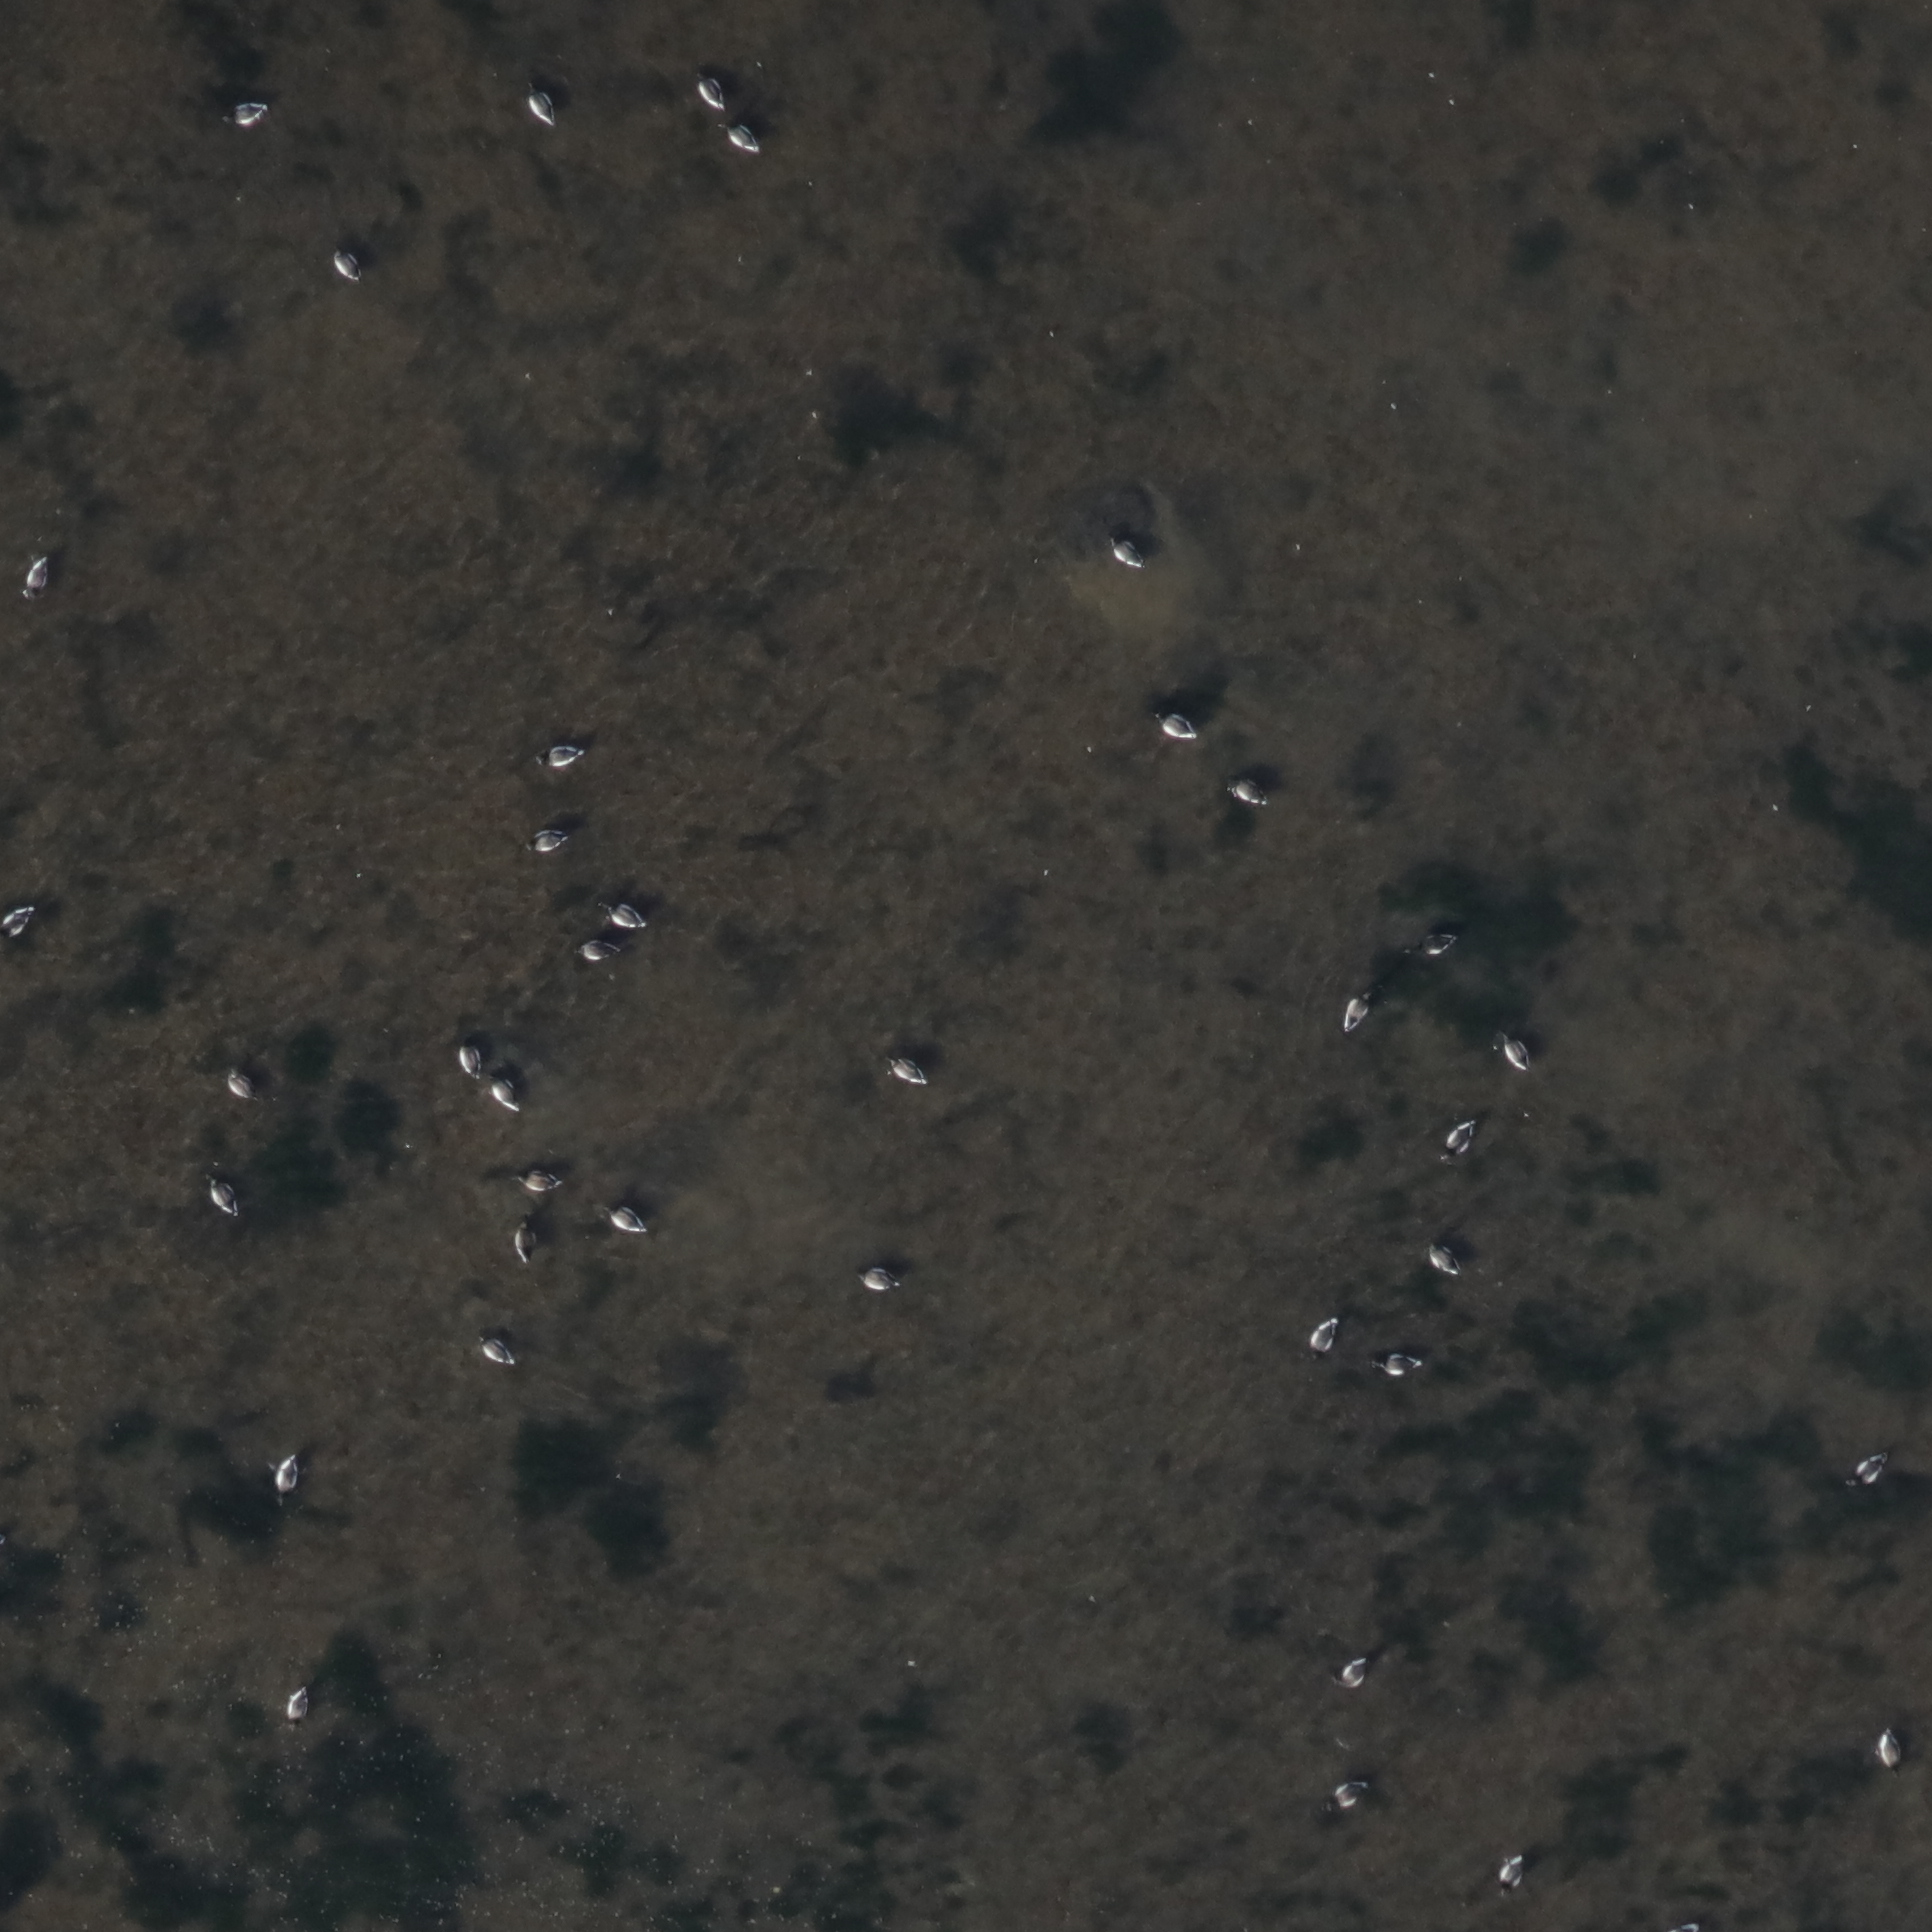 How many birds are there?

38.